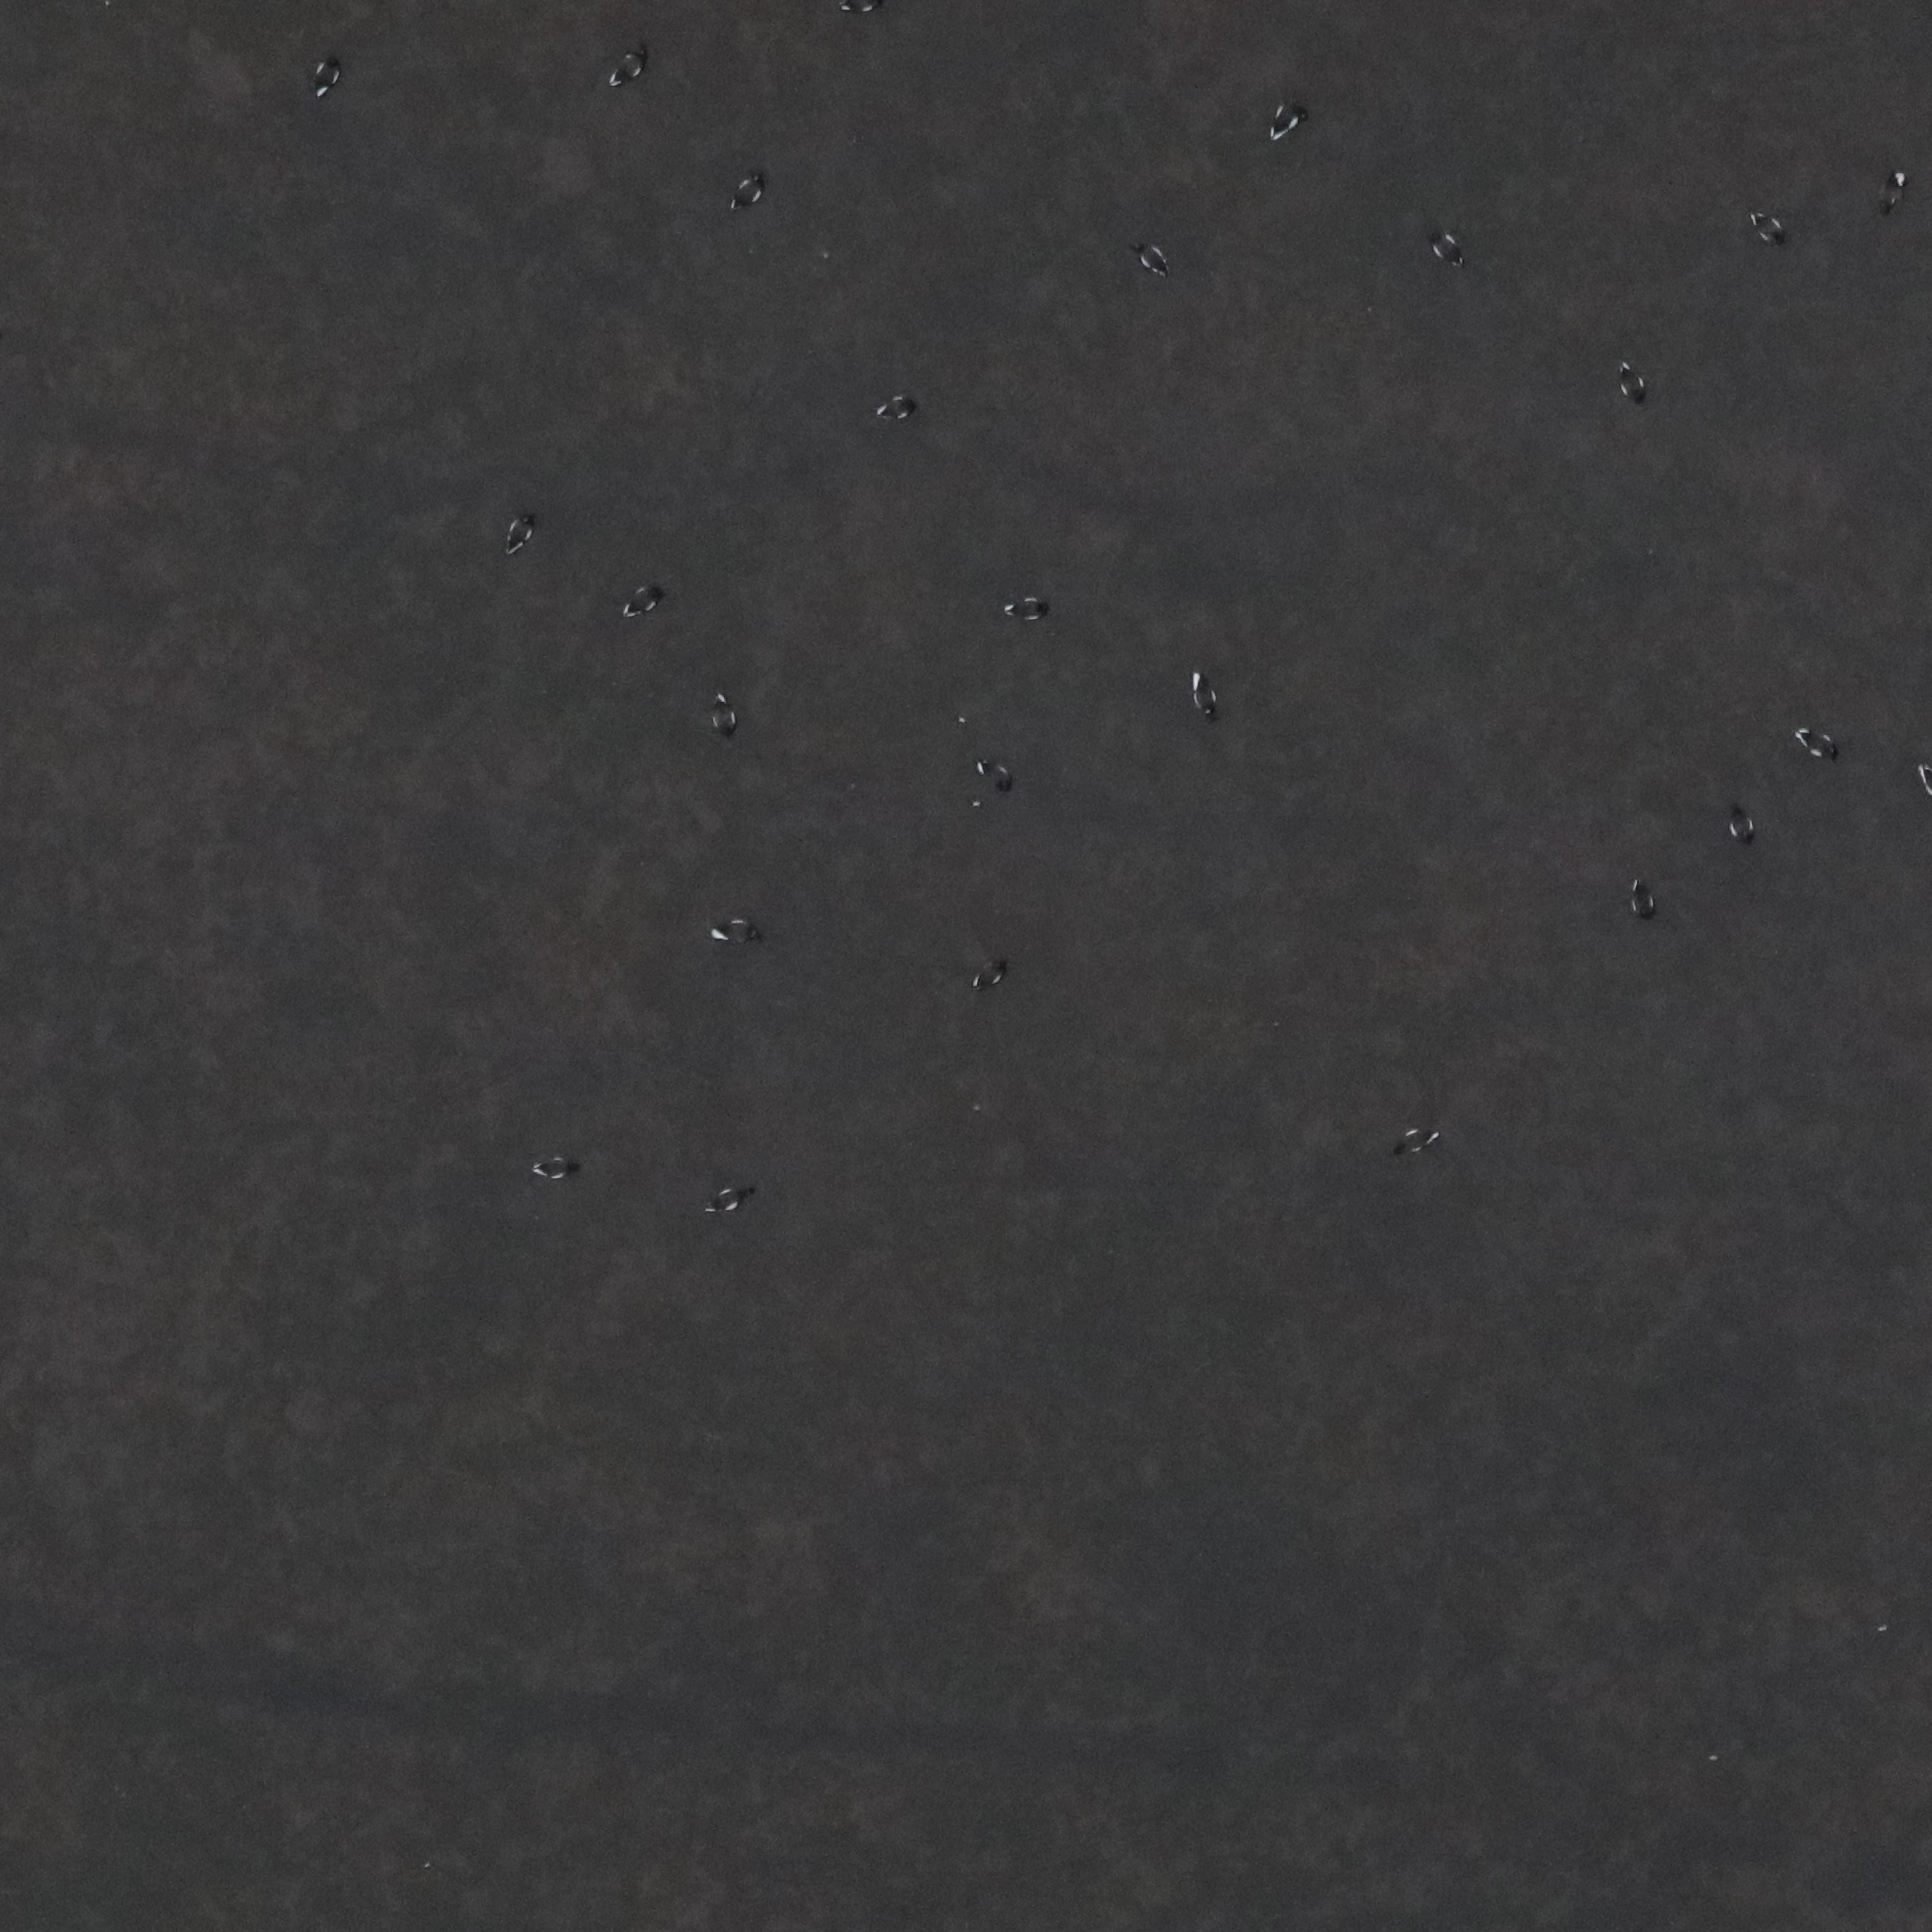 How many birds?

24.